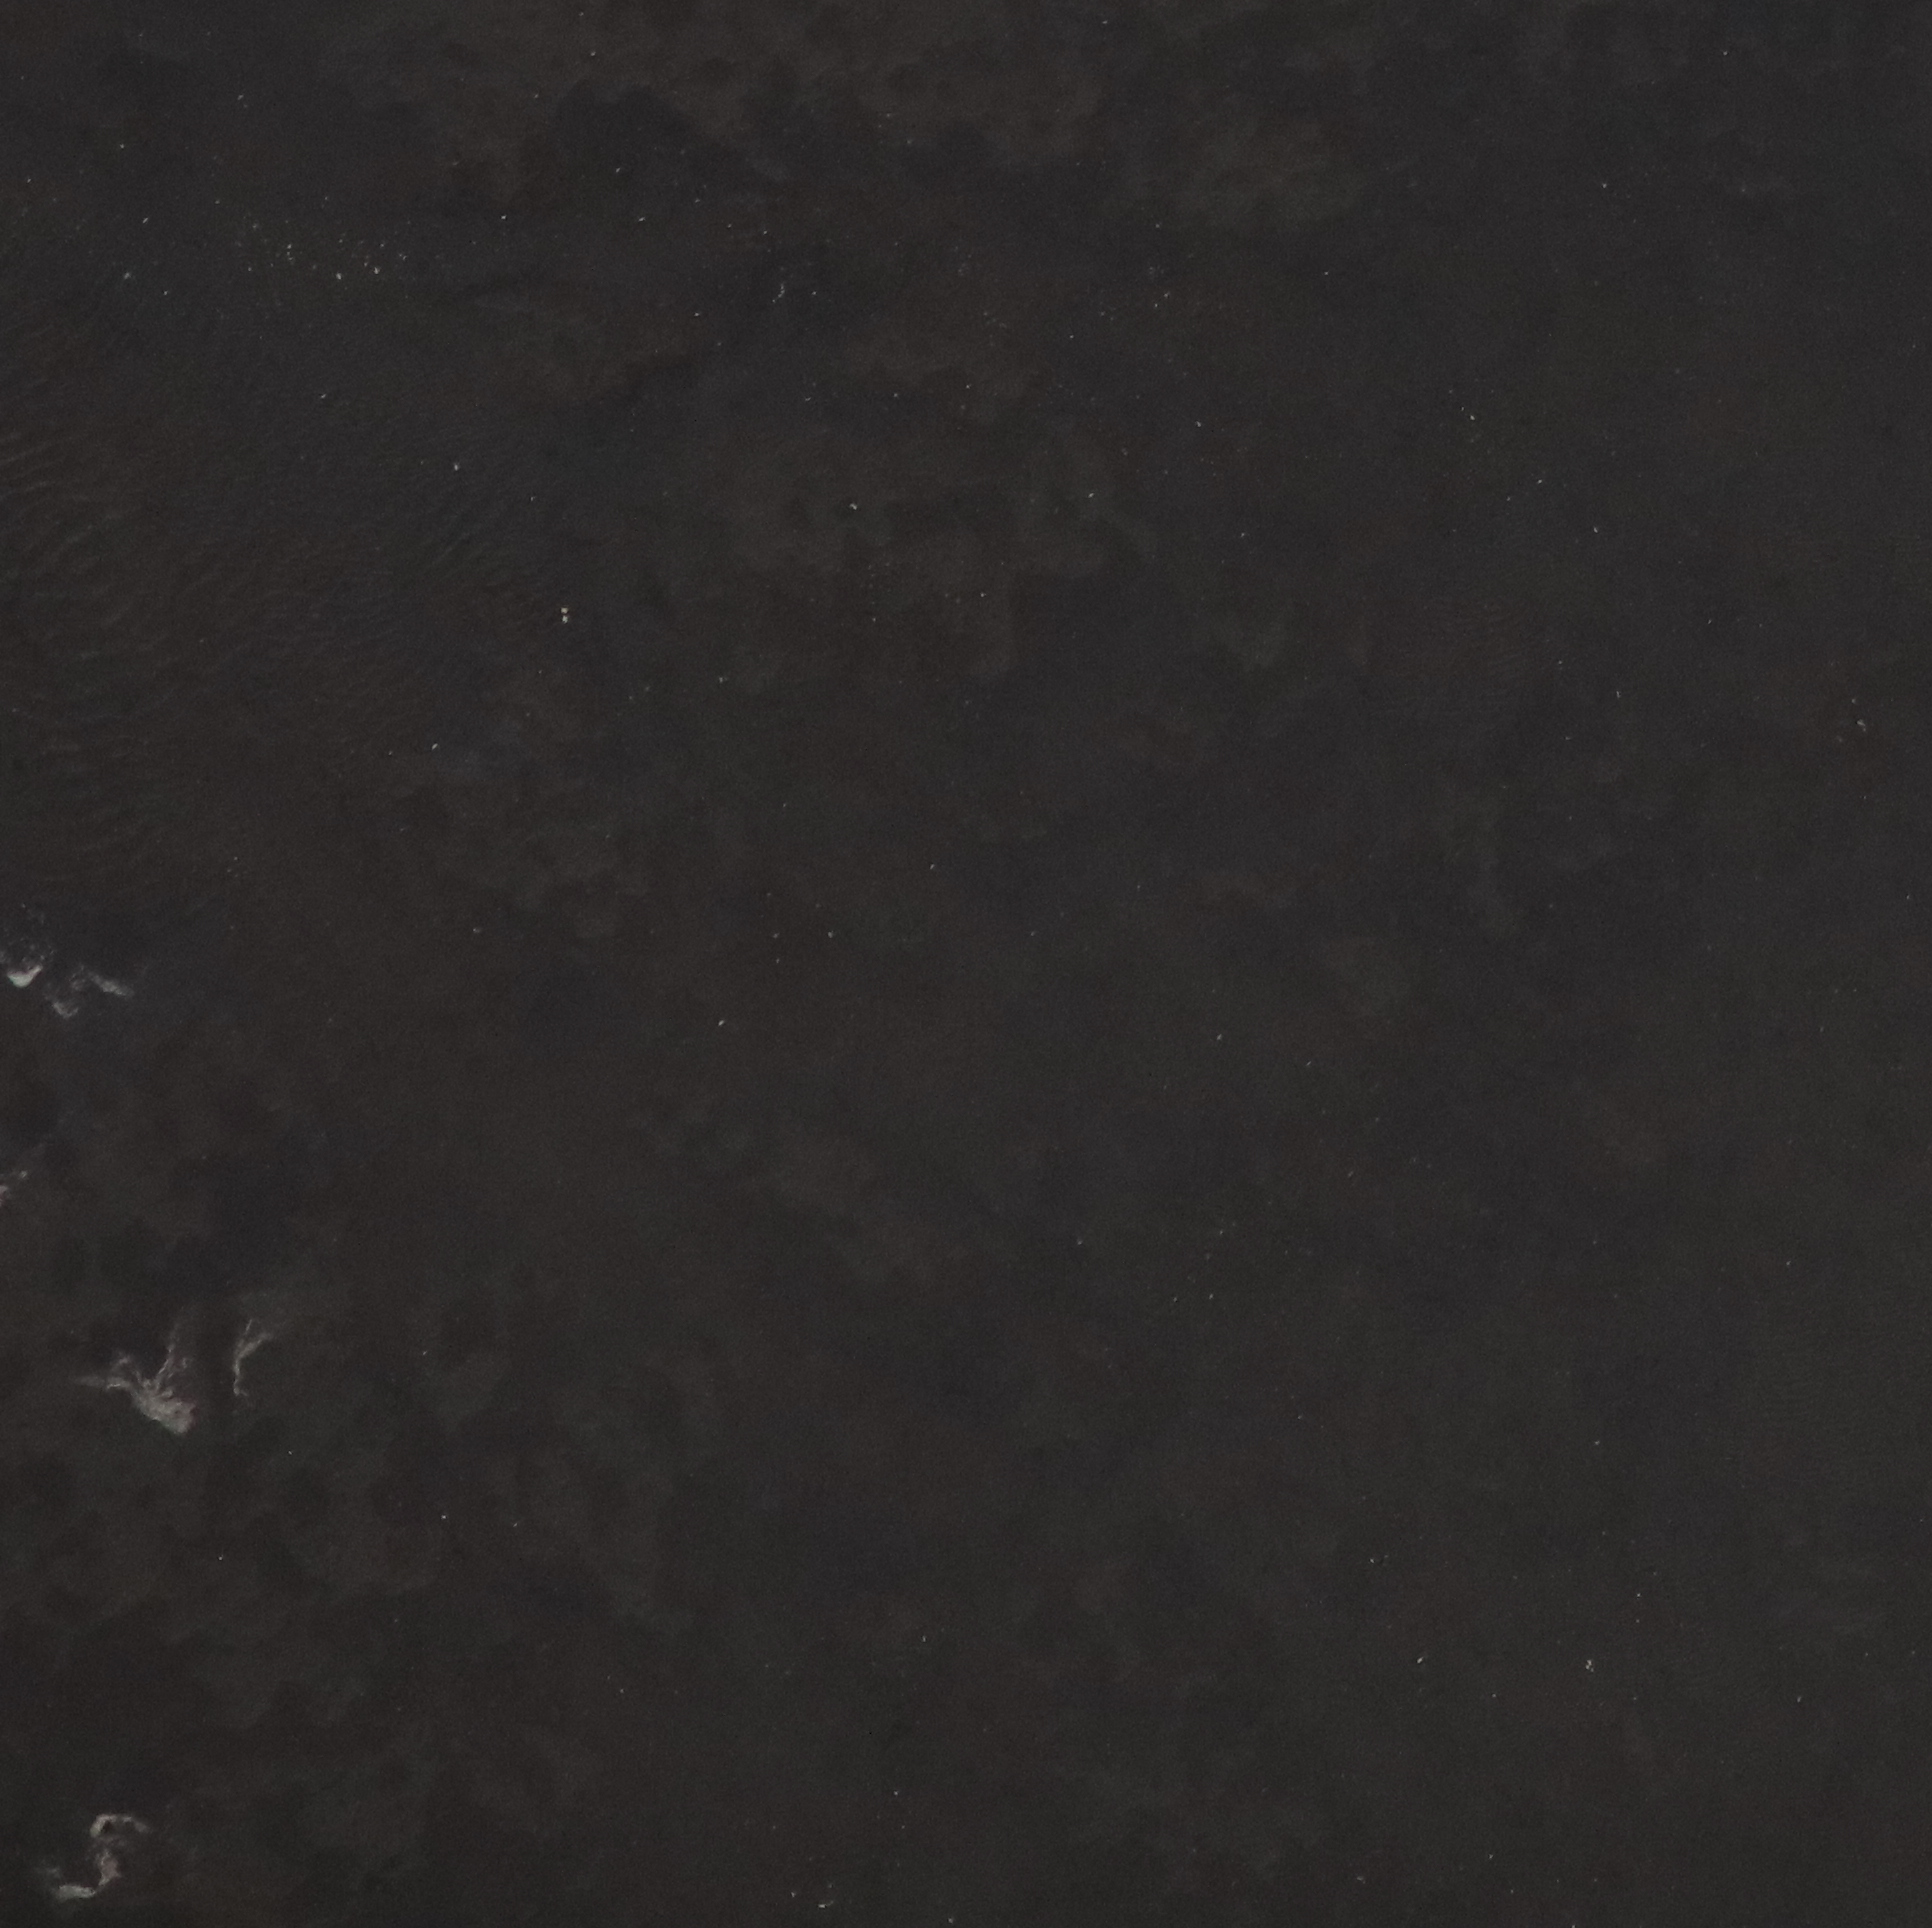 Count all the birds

0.